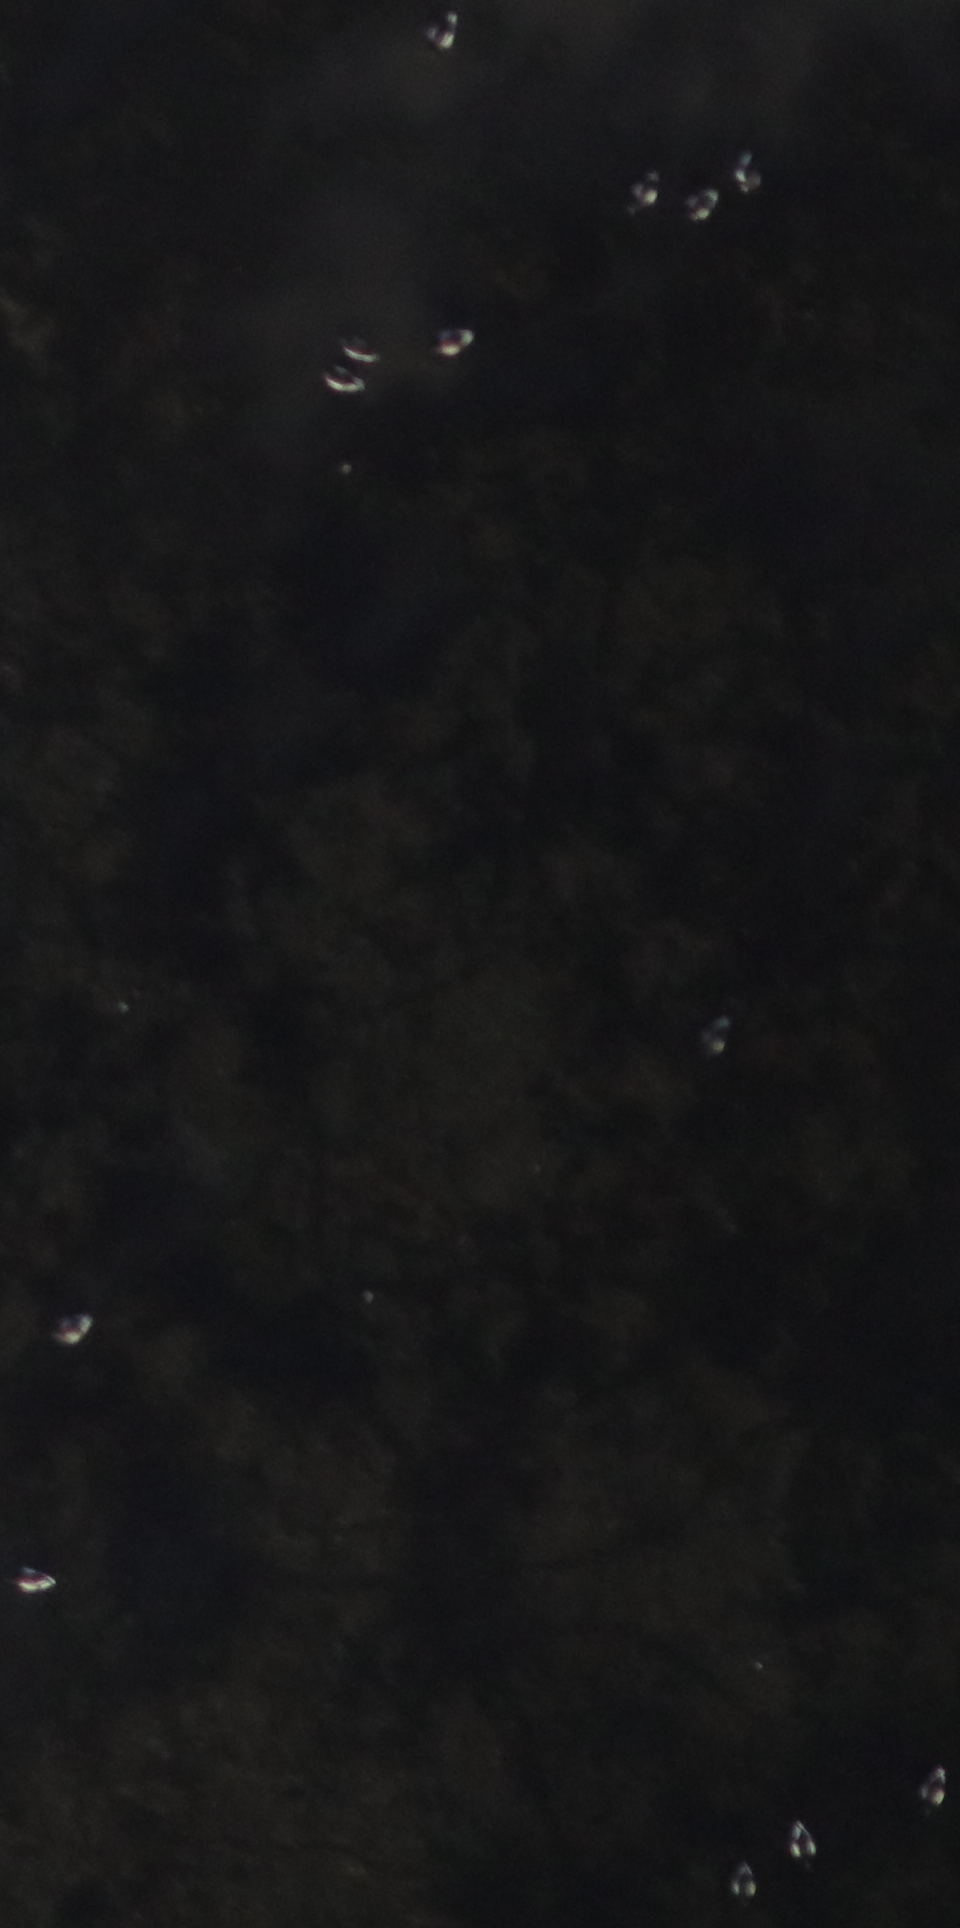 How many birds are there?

13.